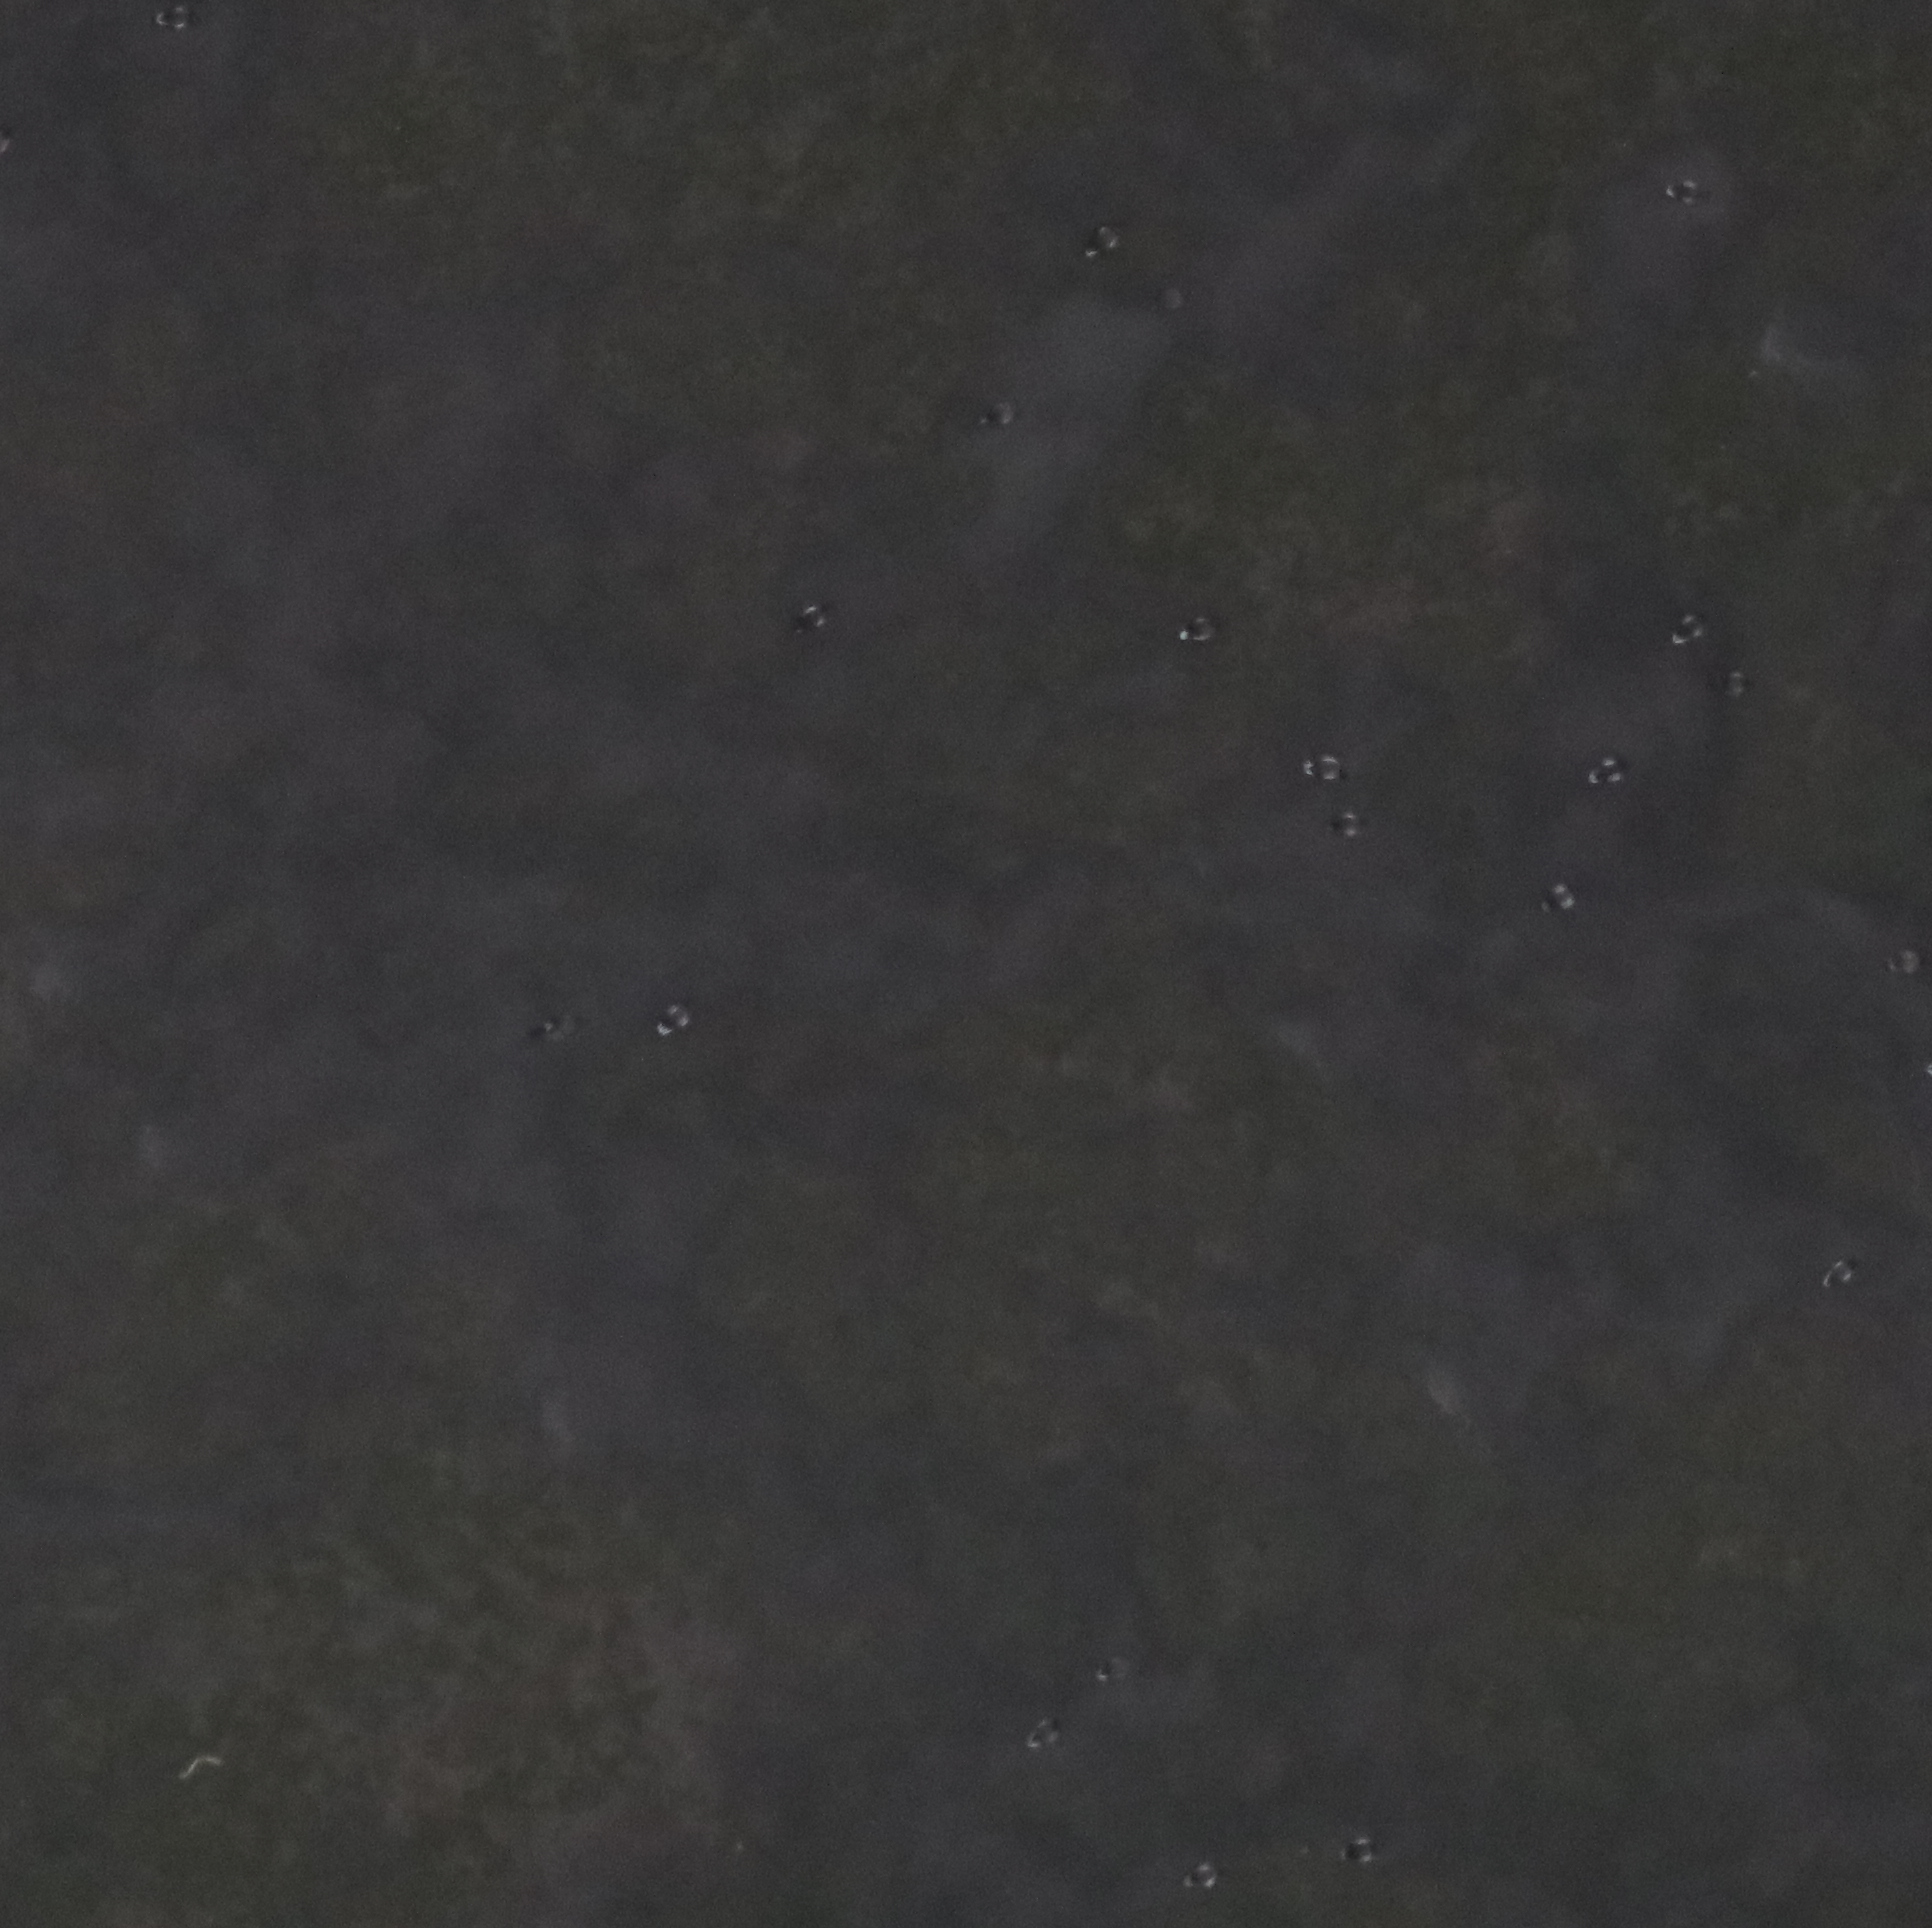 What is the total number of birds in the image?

20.